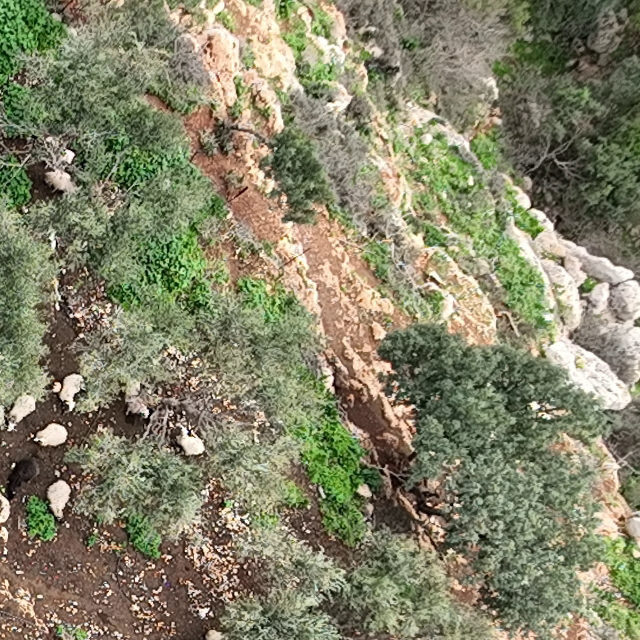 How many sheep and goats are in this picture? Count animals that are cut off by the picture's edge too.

10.